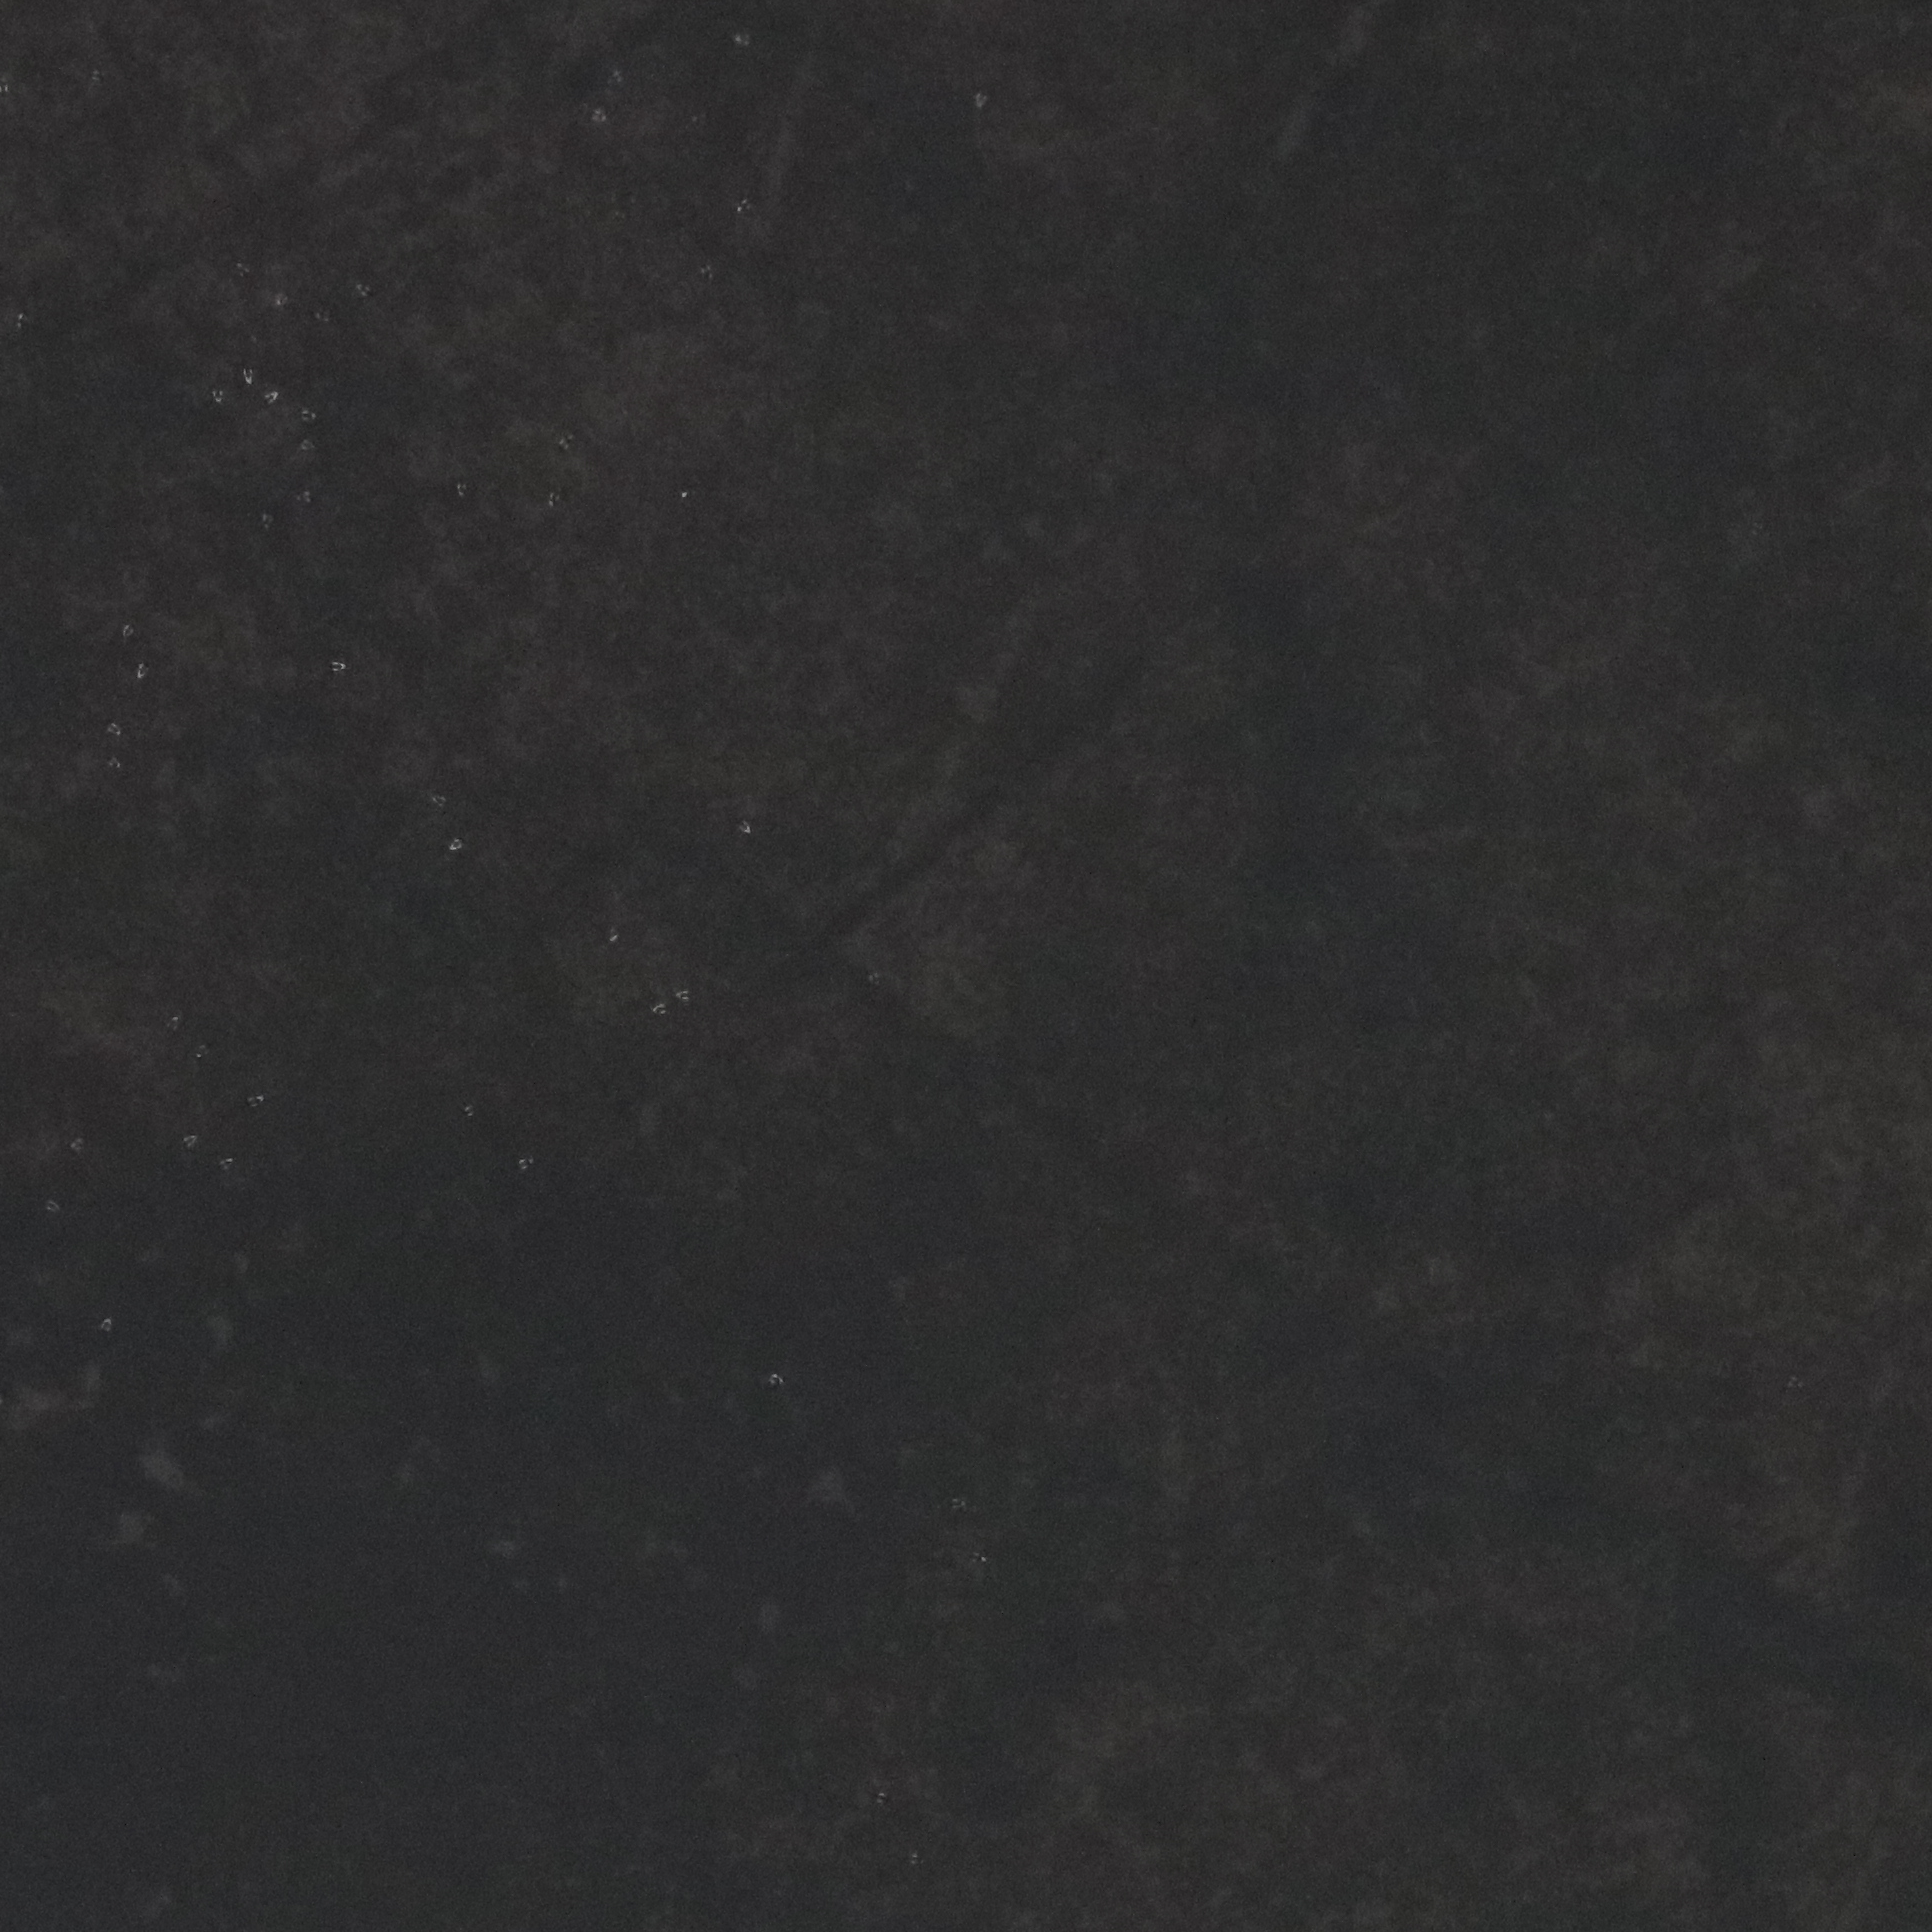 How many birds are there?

54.